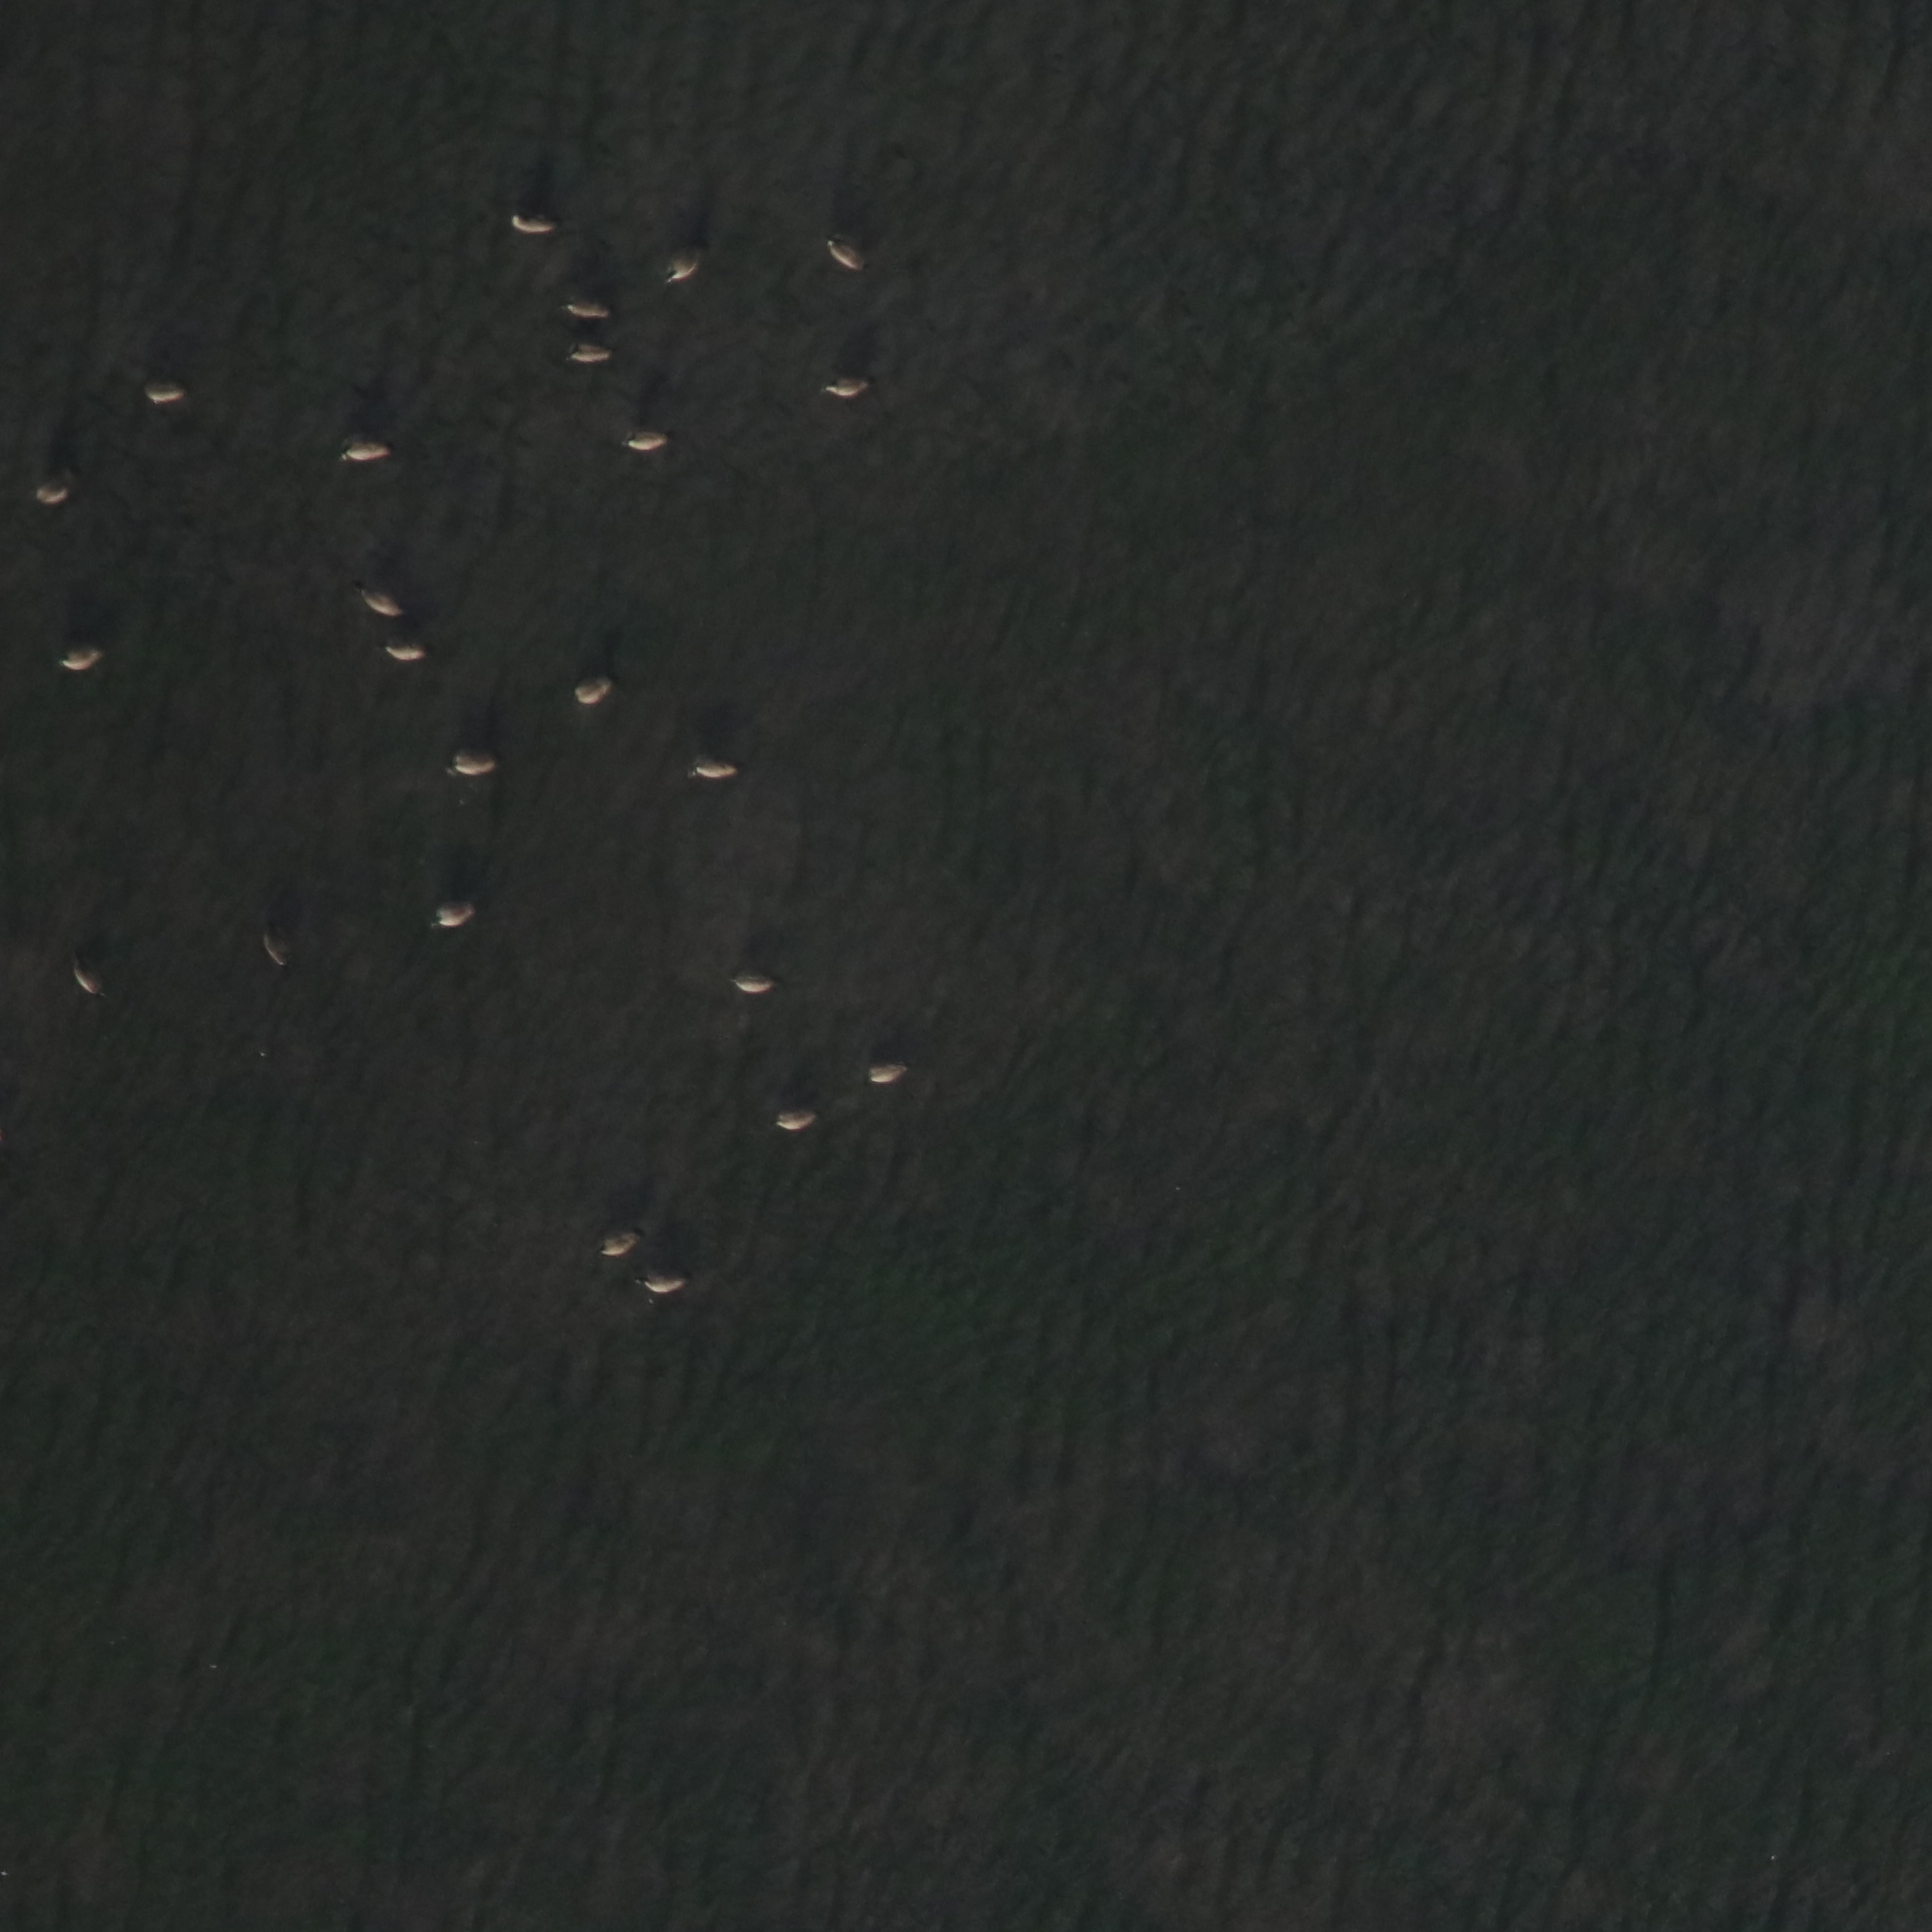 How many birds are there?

24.